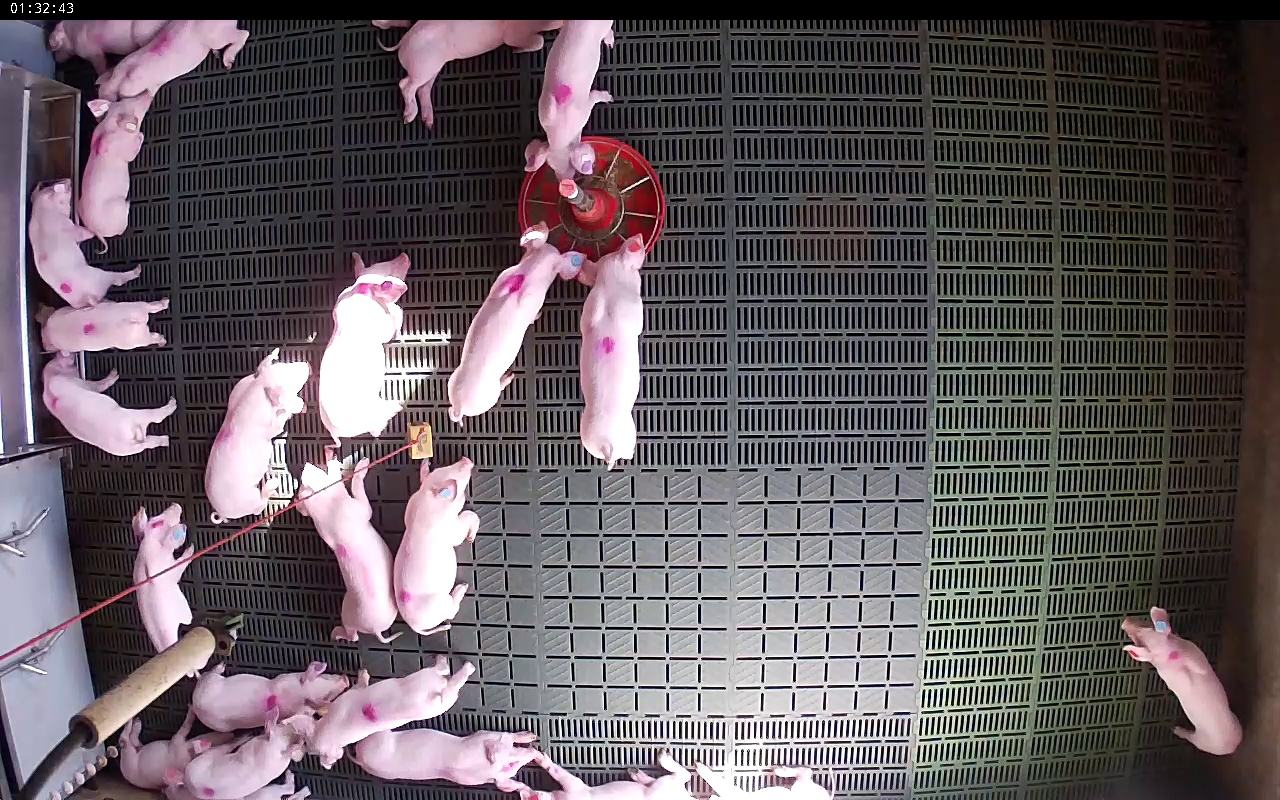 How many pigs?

24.